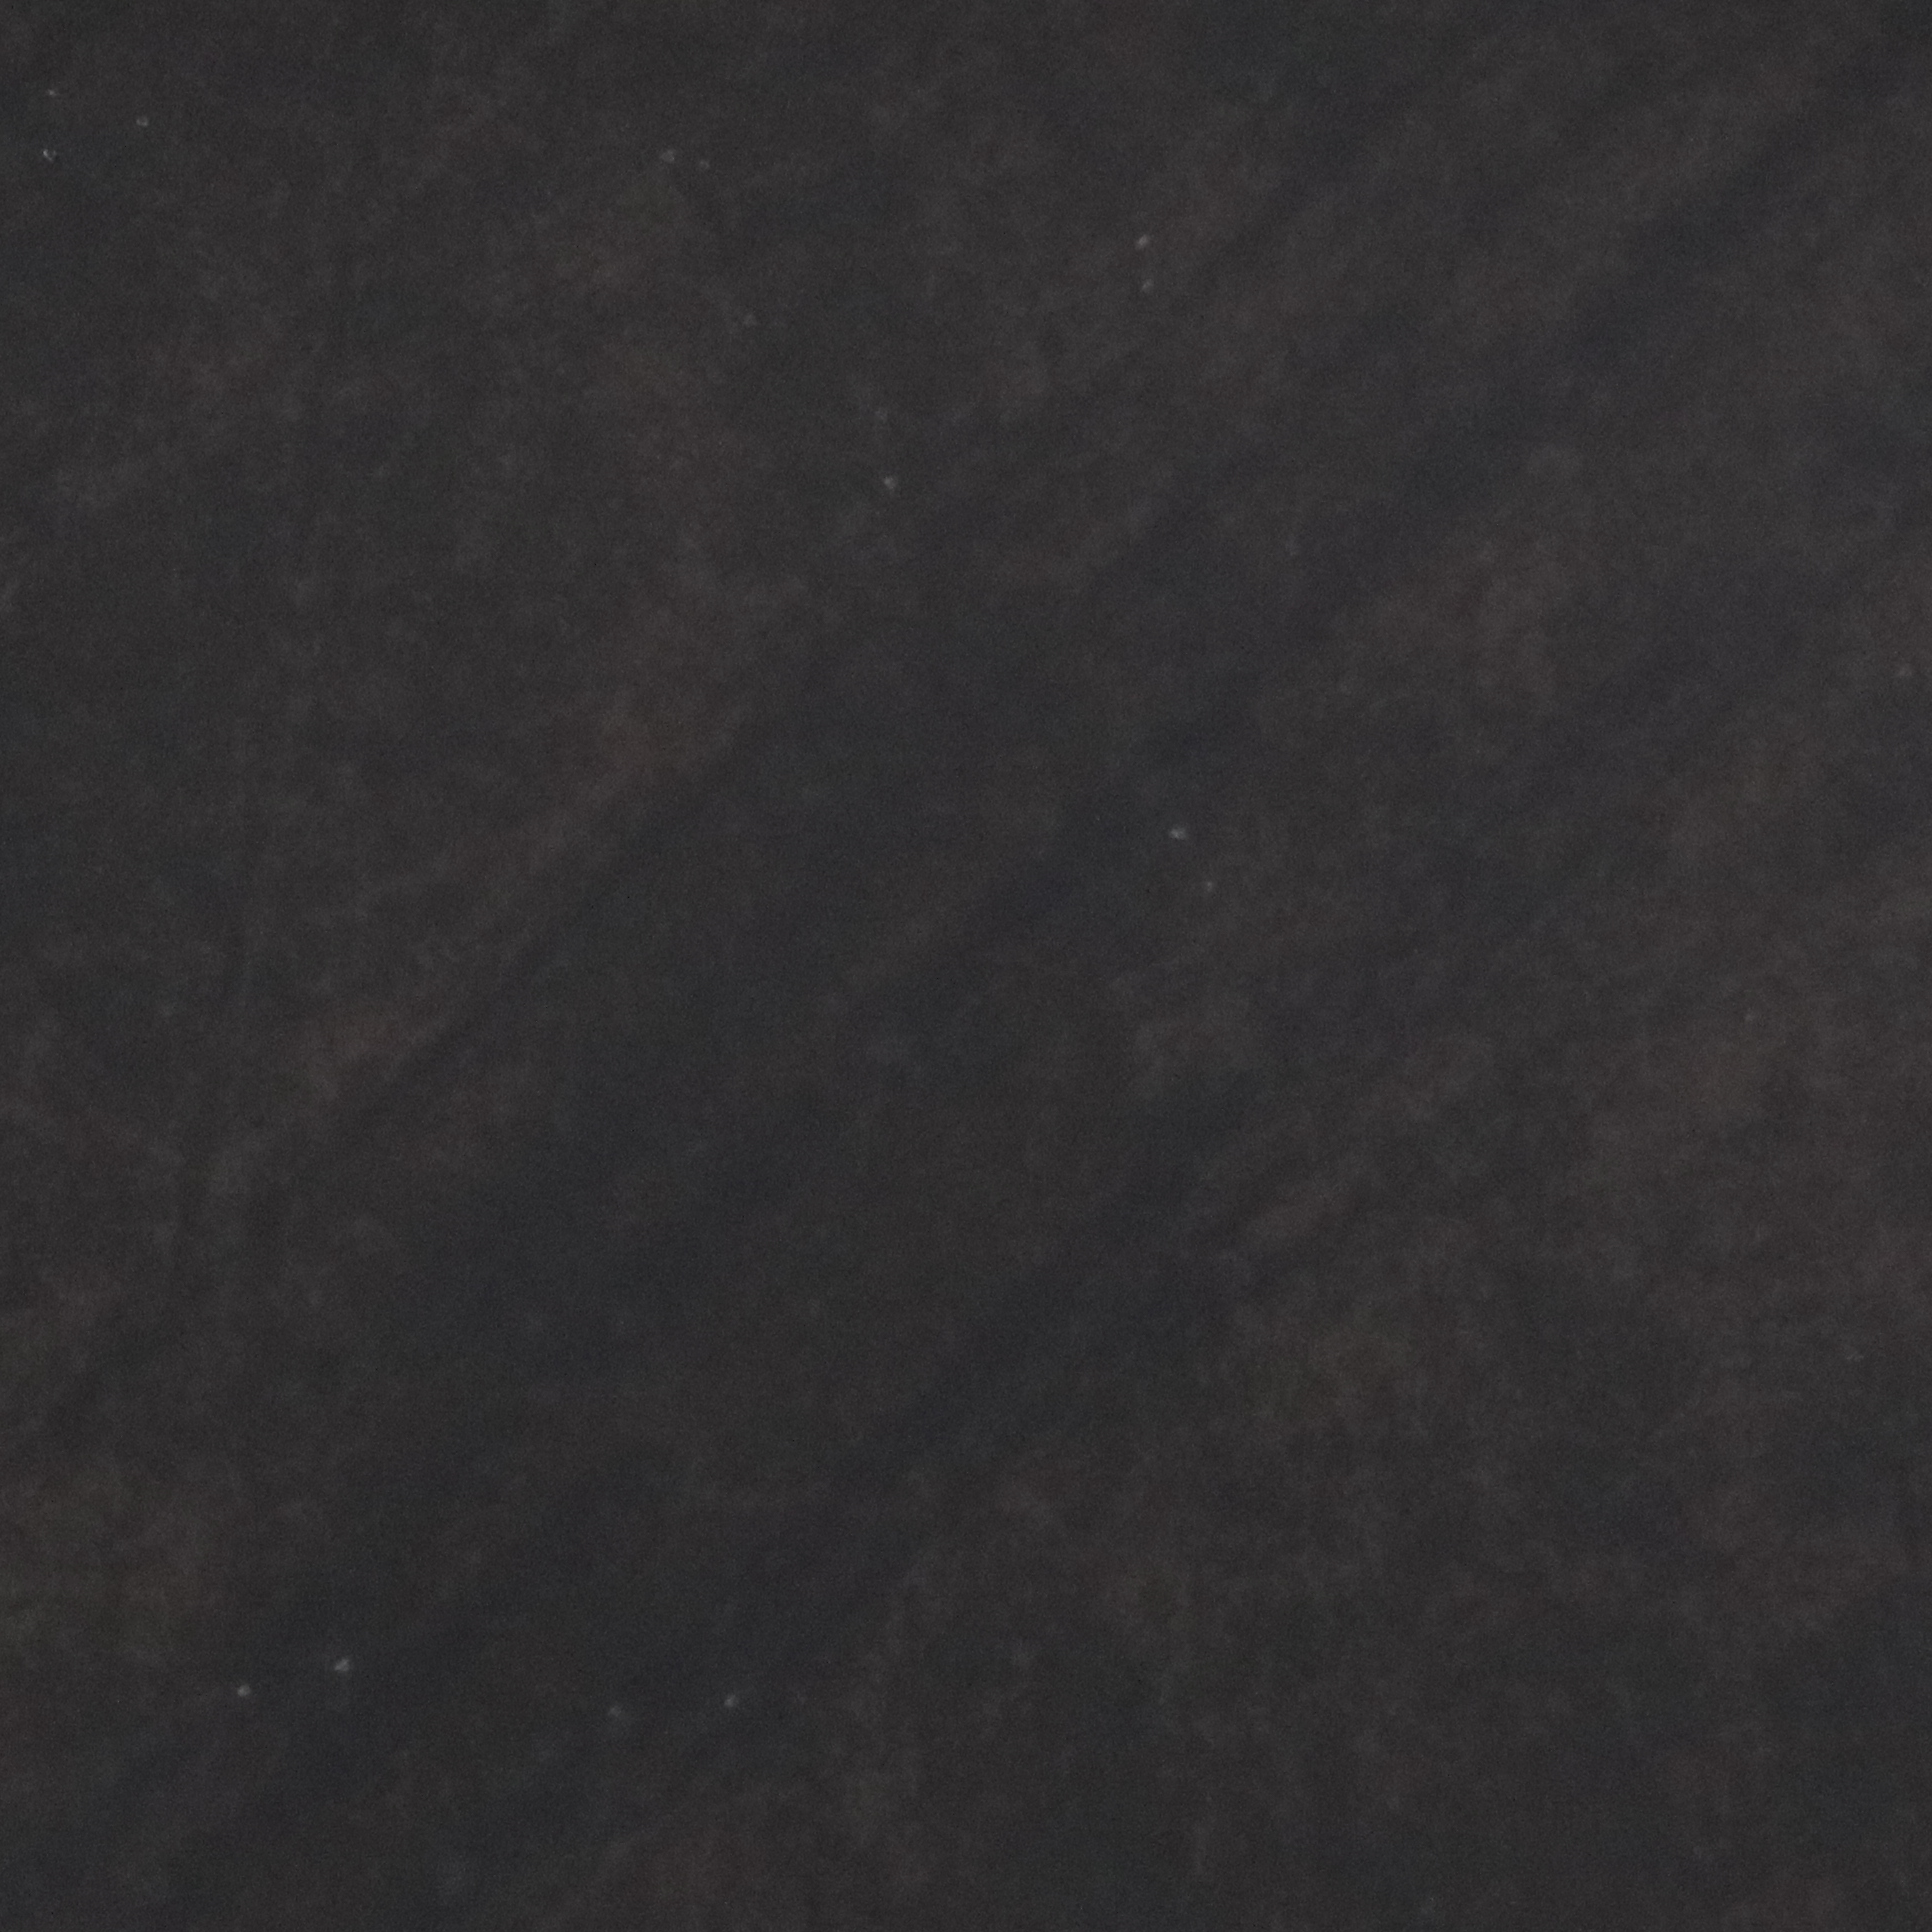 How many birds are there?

13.